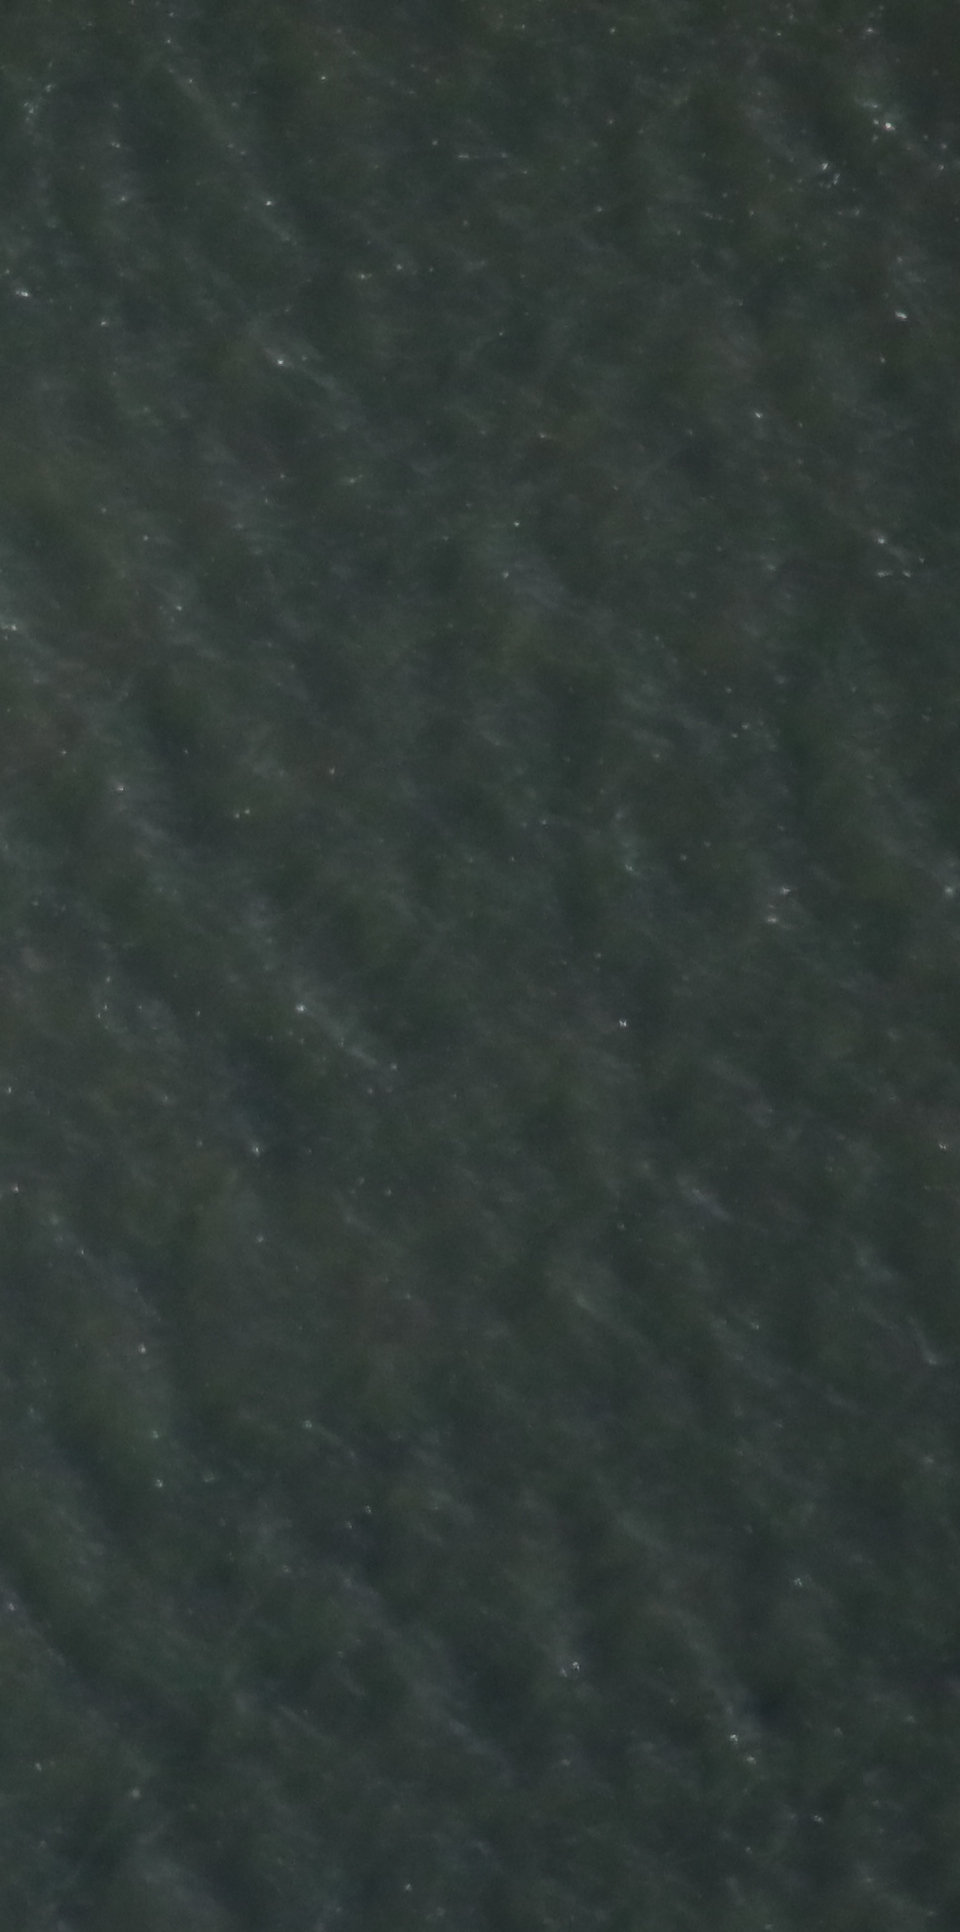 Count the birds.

0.